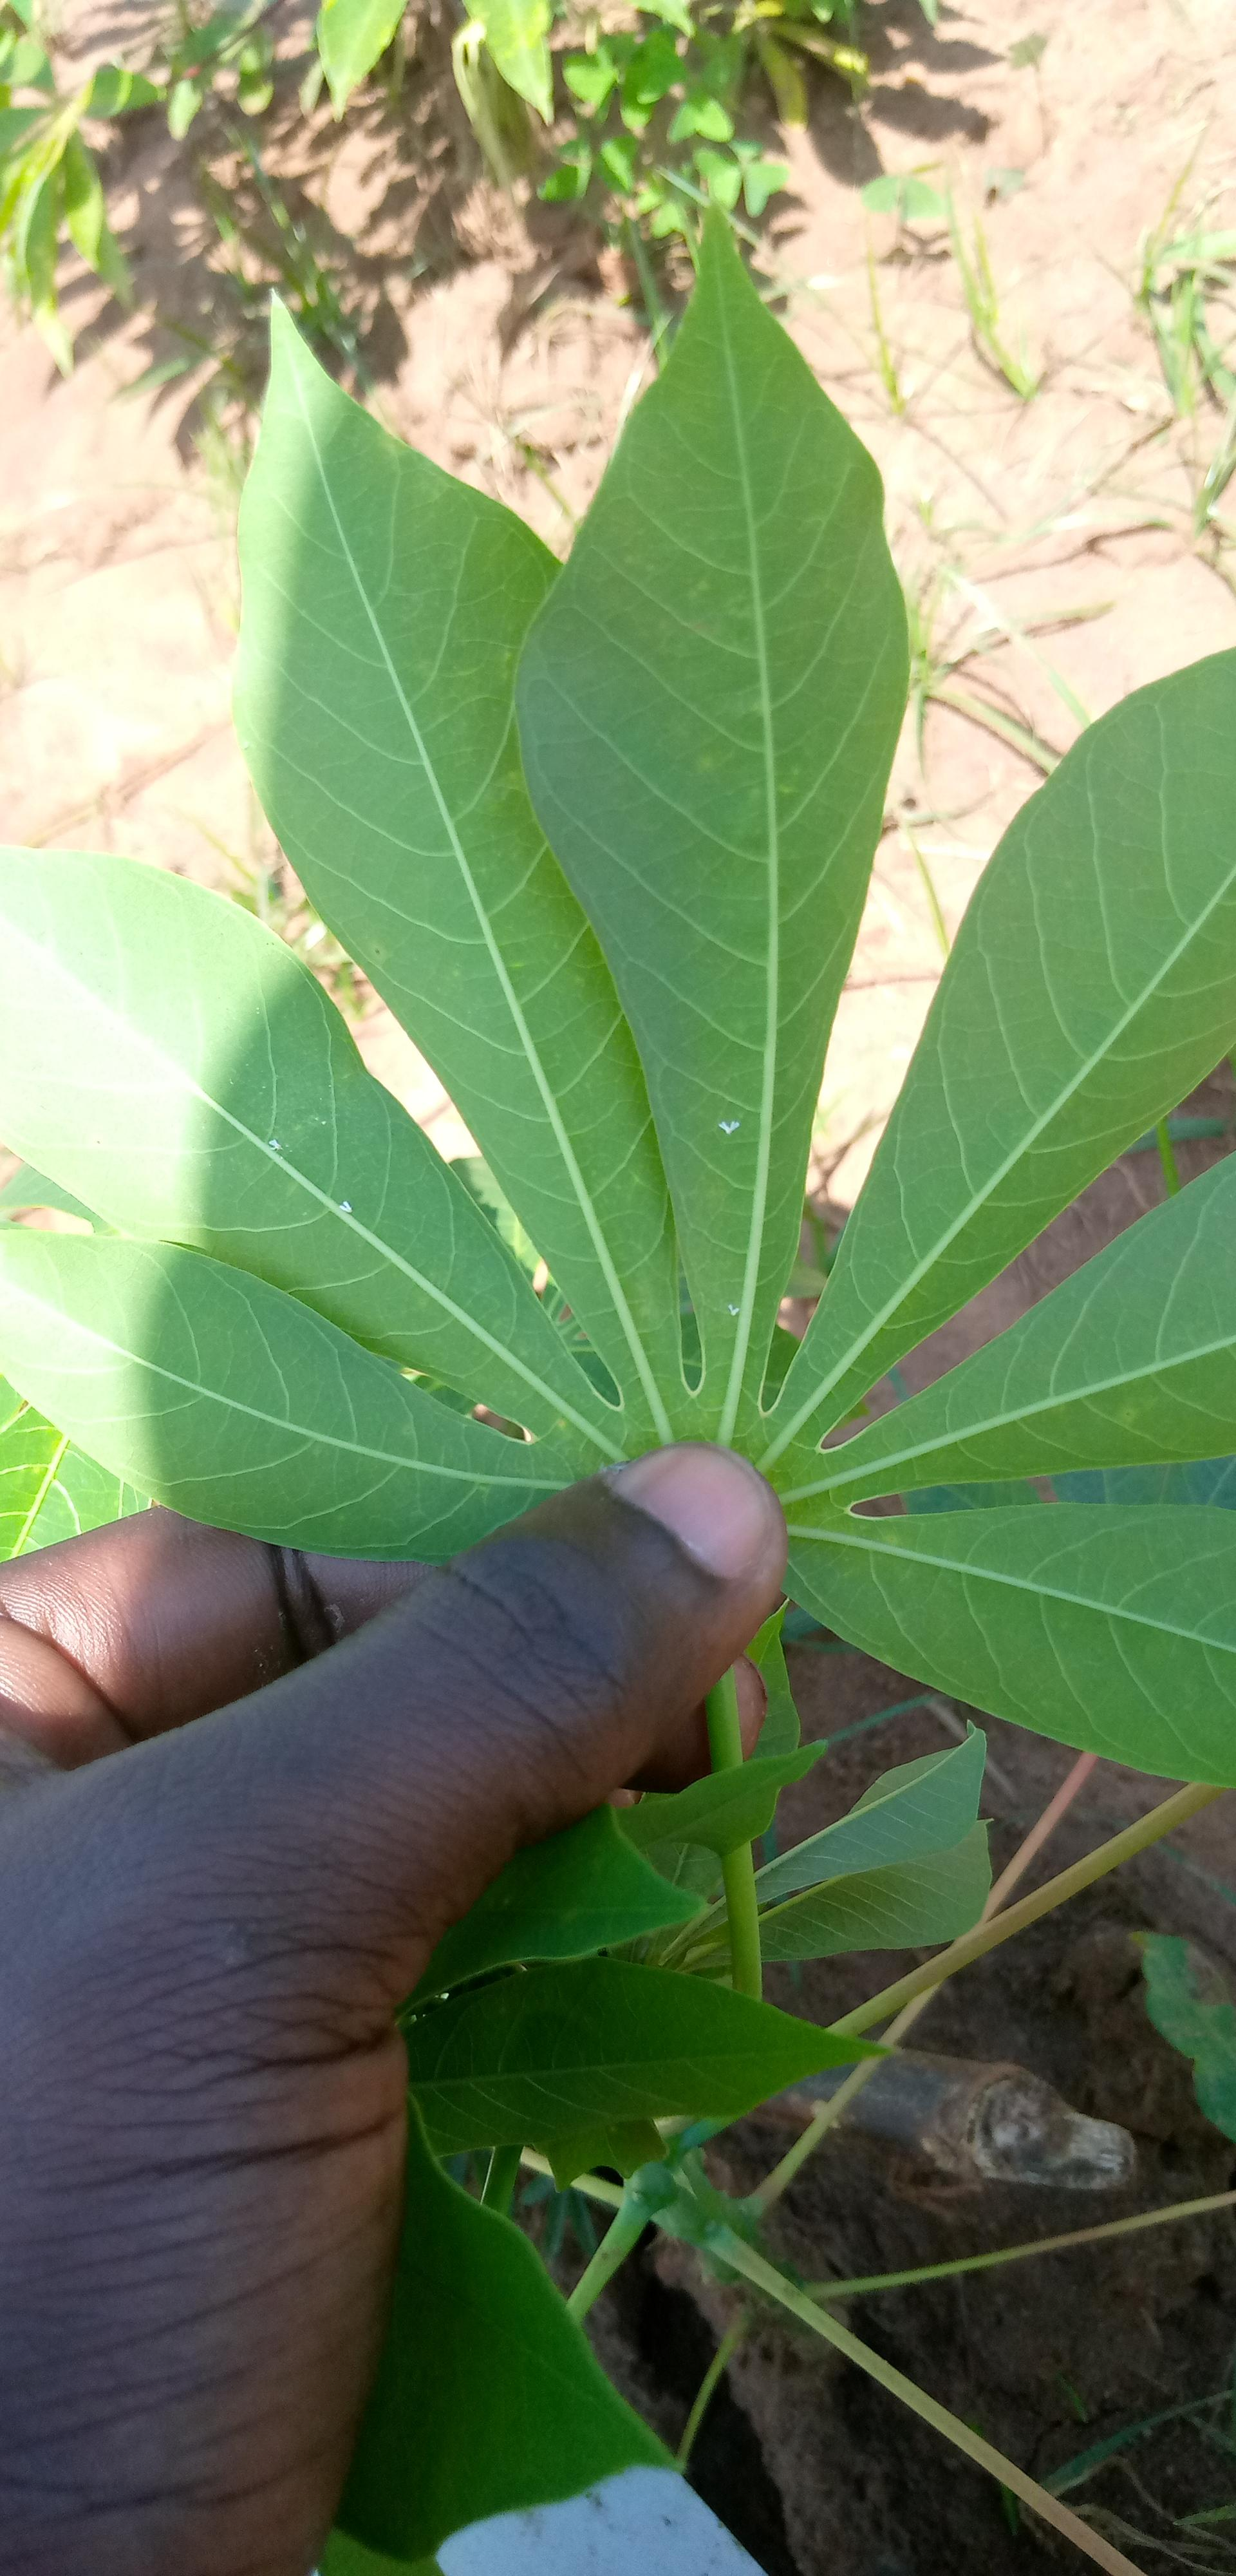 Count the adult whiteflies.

4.